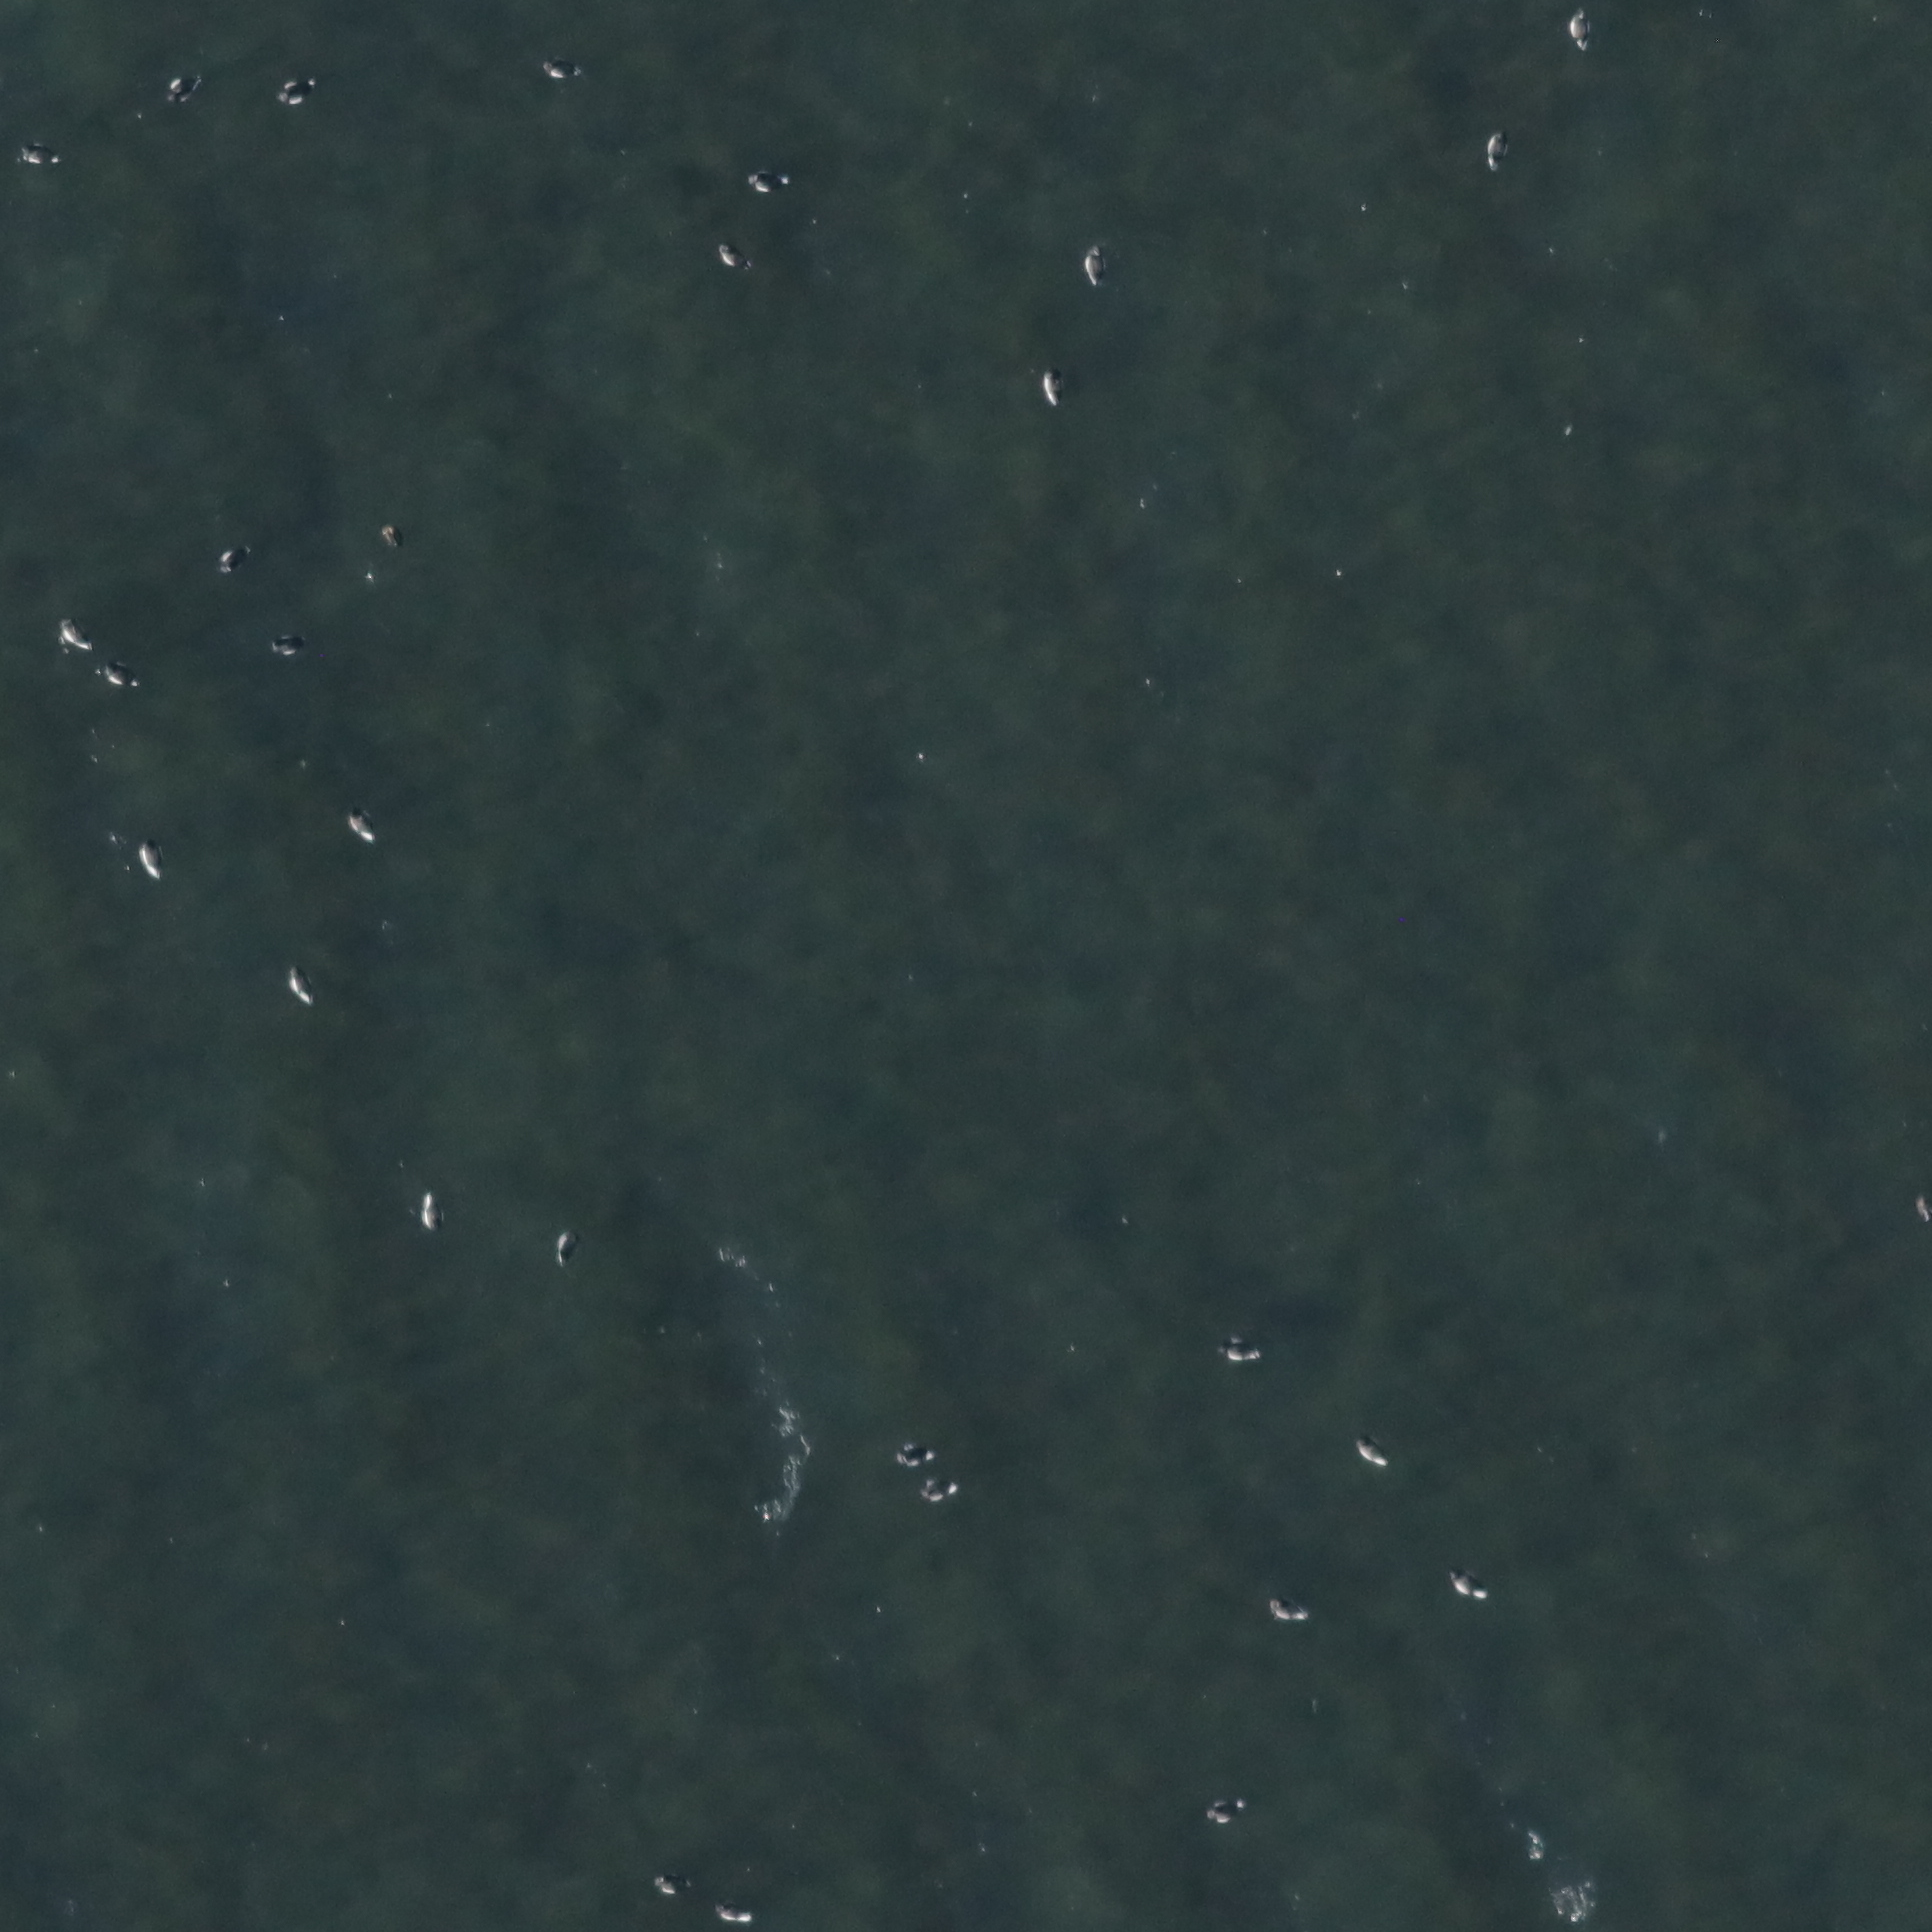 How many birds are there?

30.